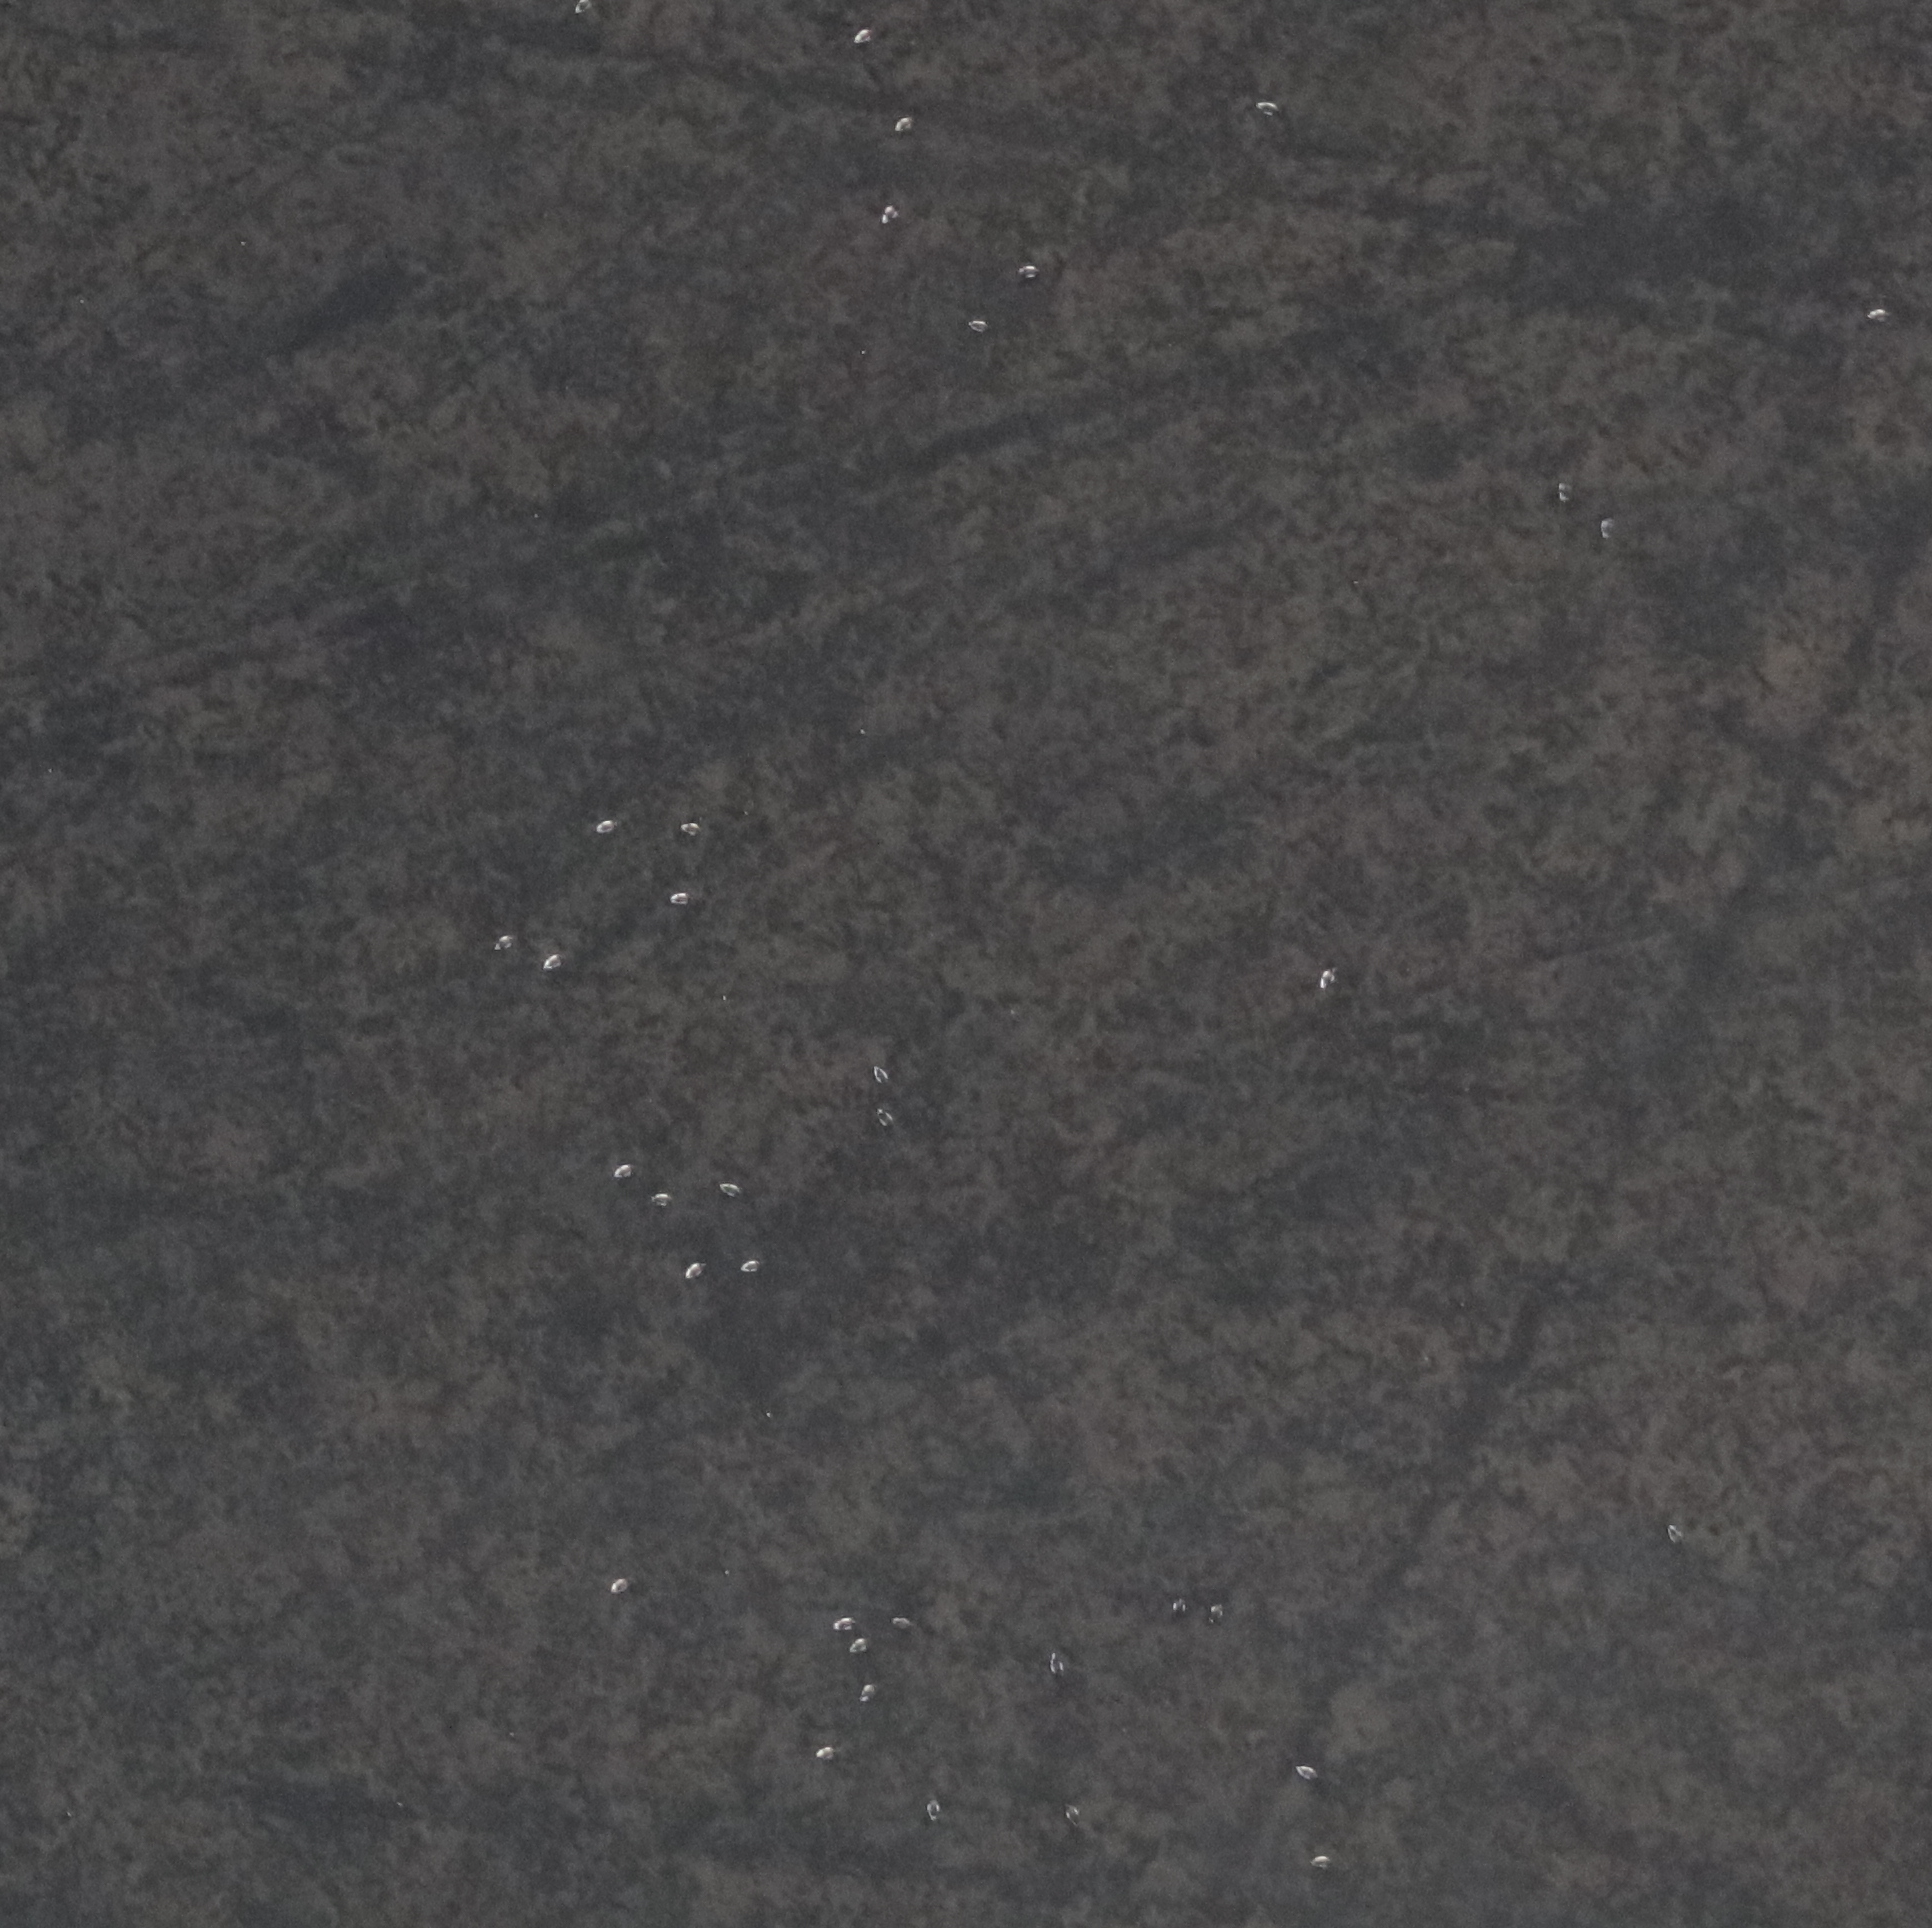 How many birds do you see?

36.